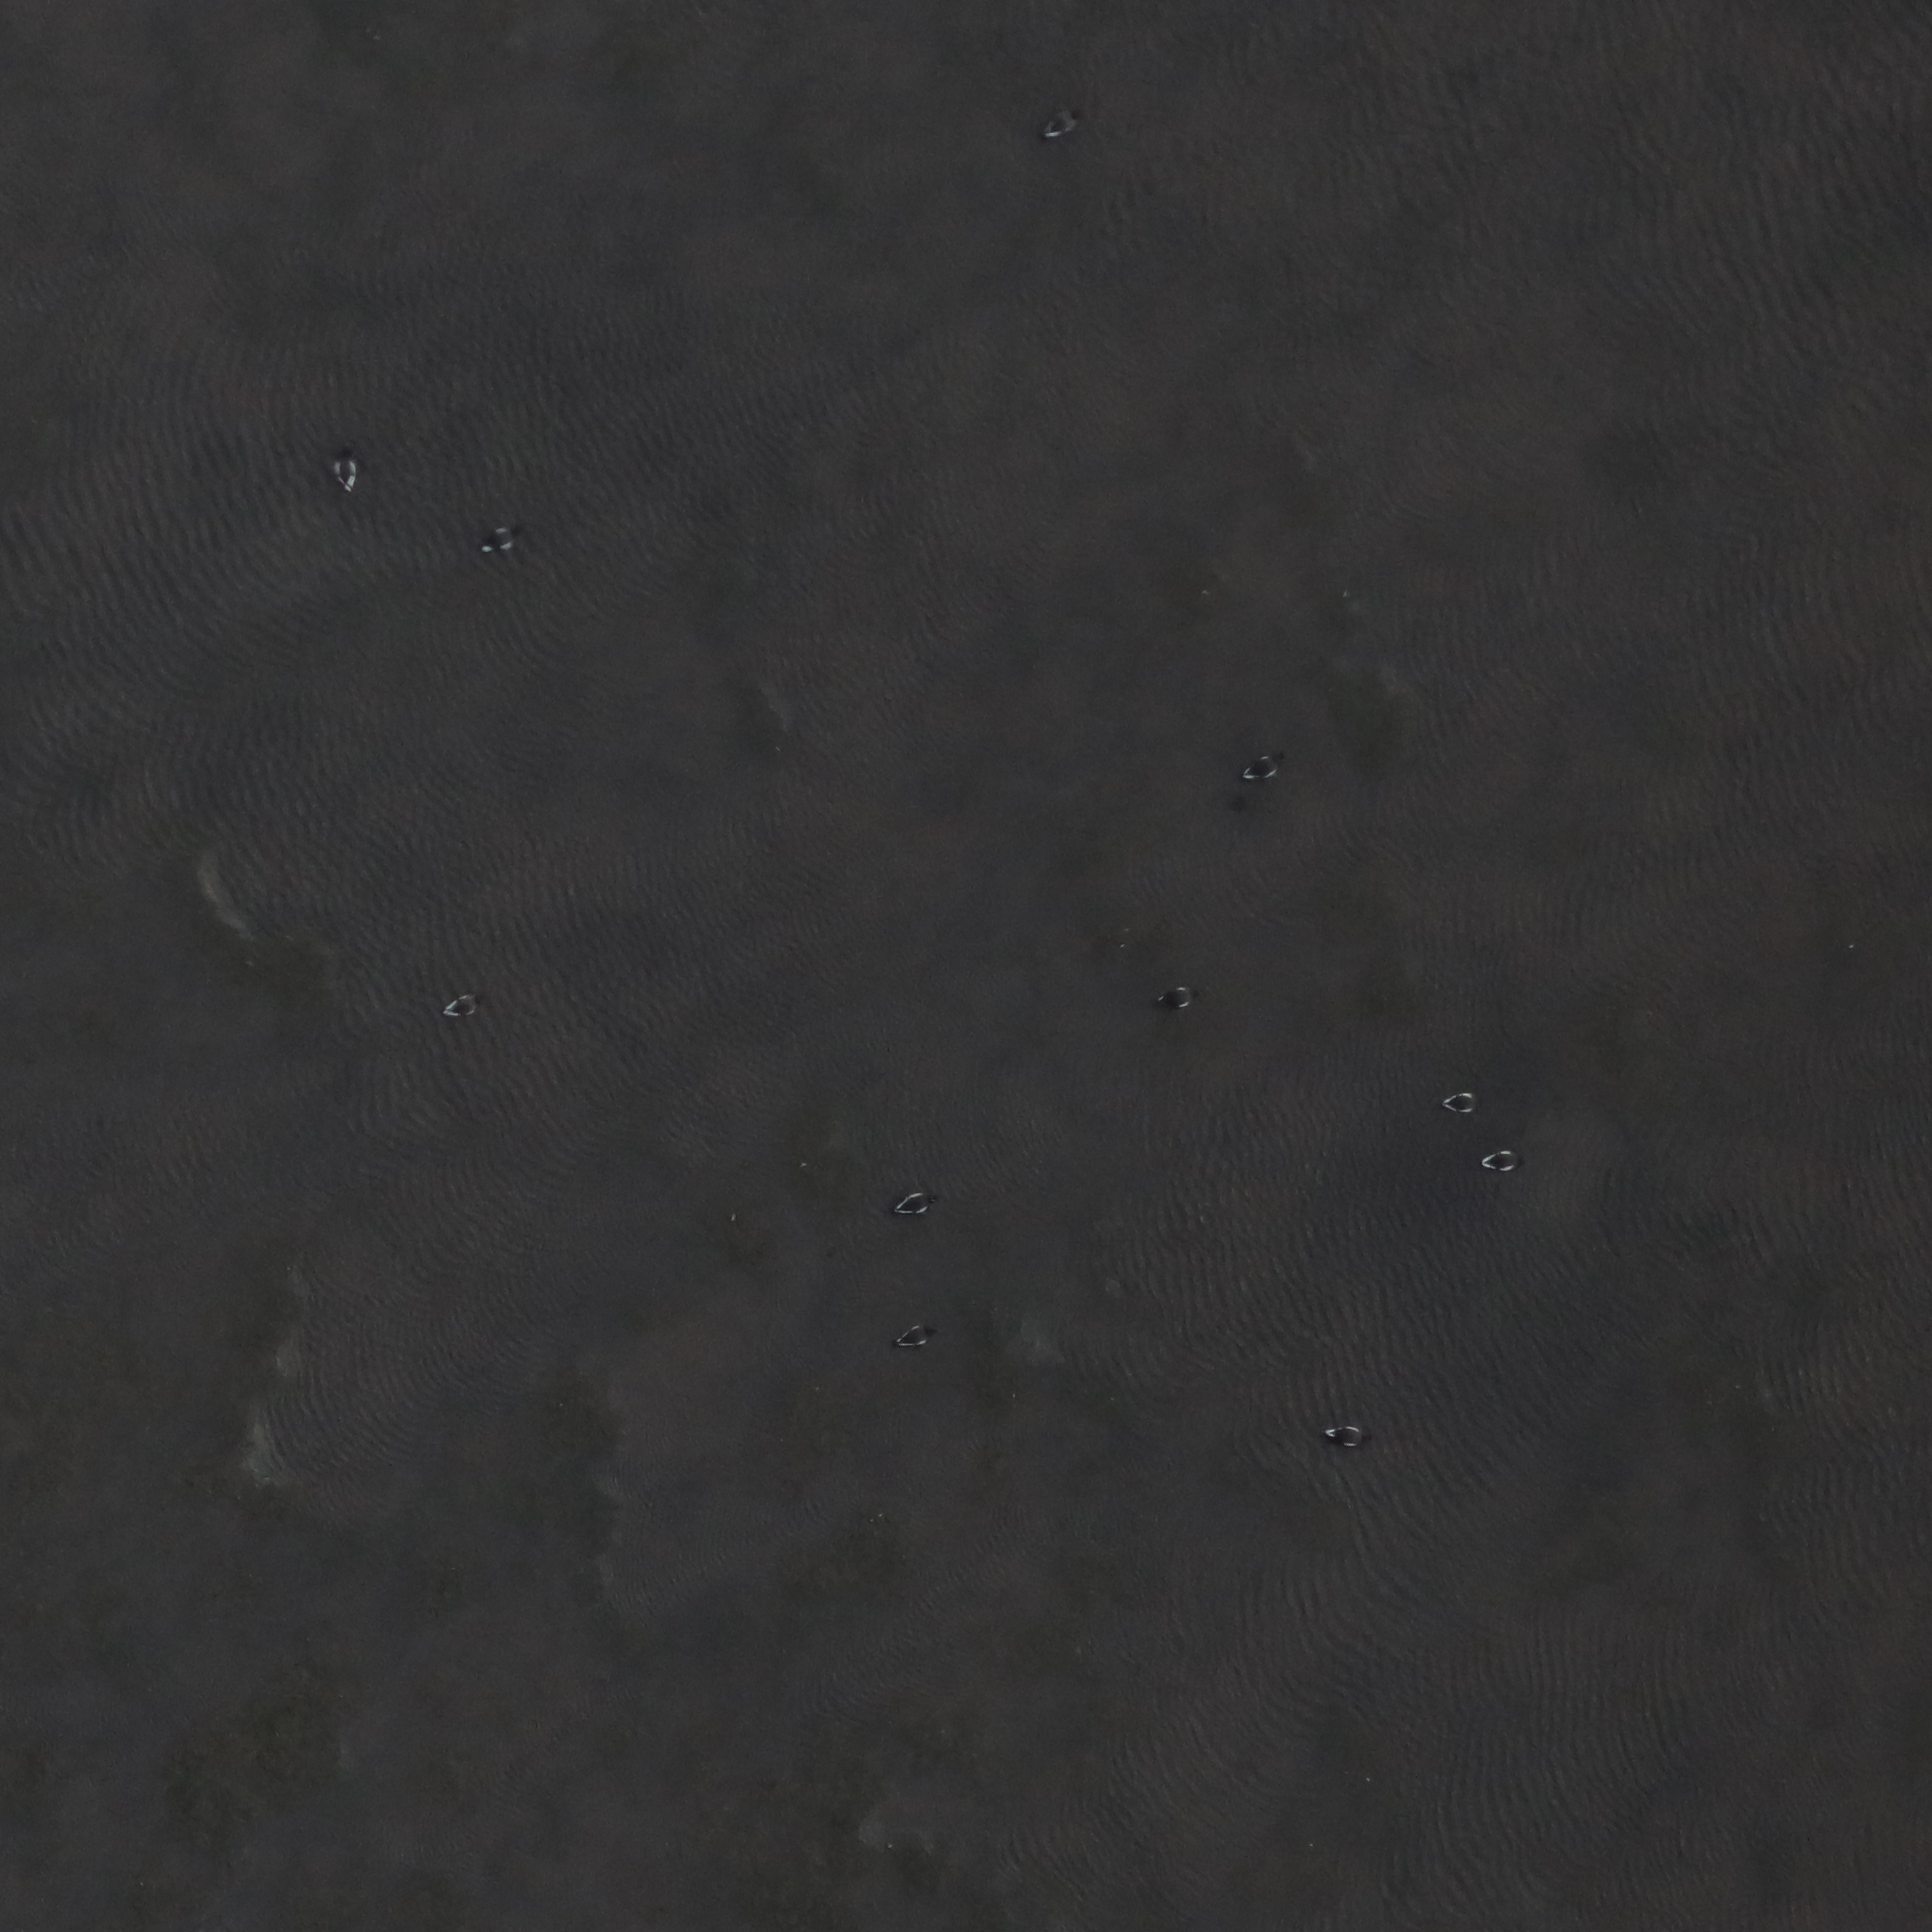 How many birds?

11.